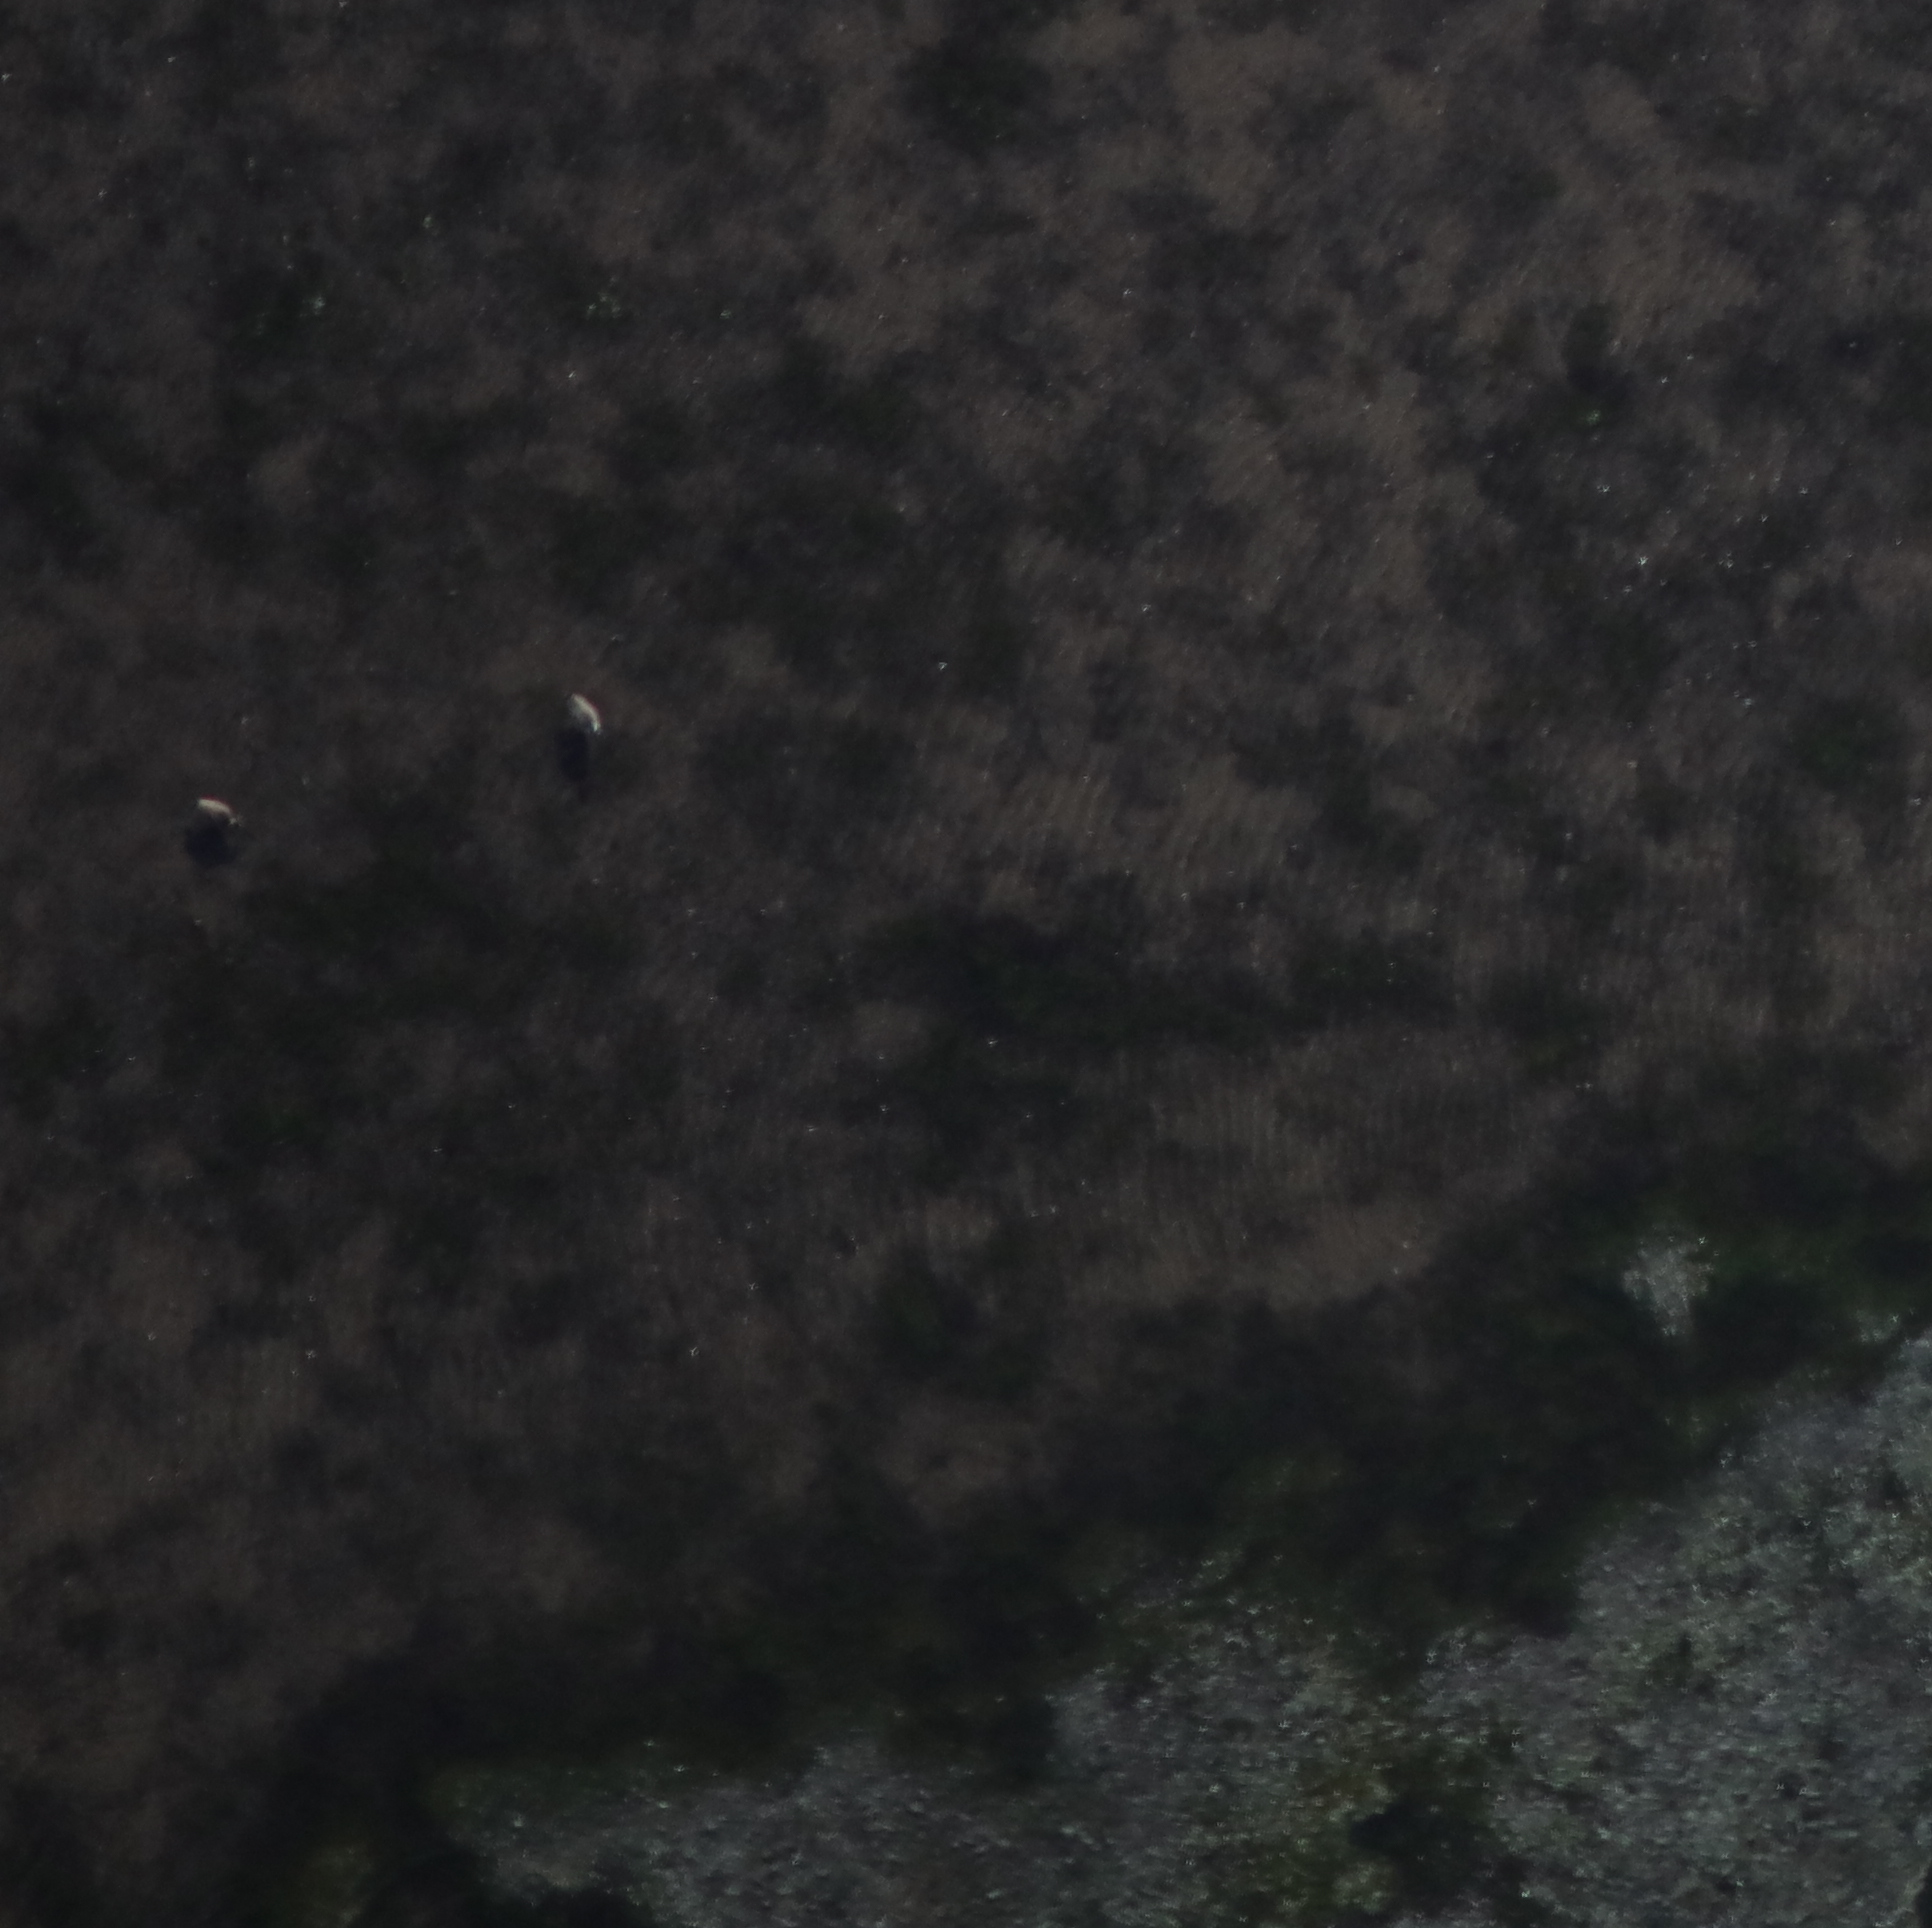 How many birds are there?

2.